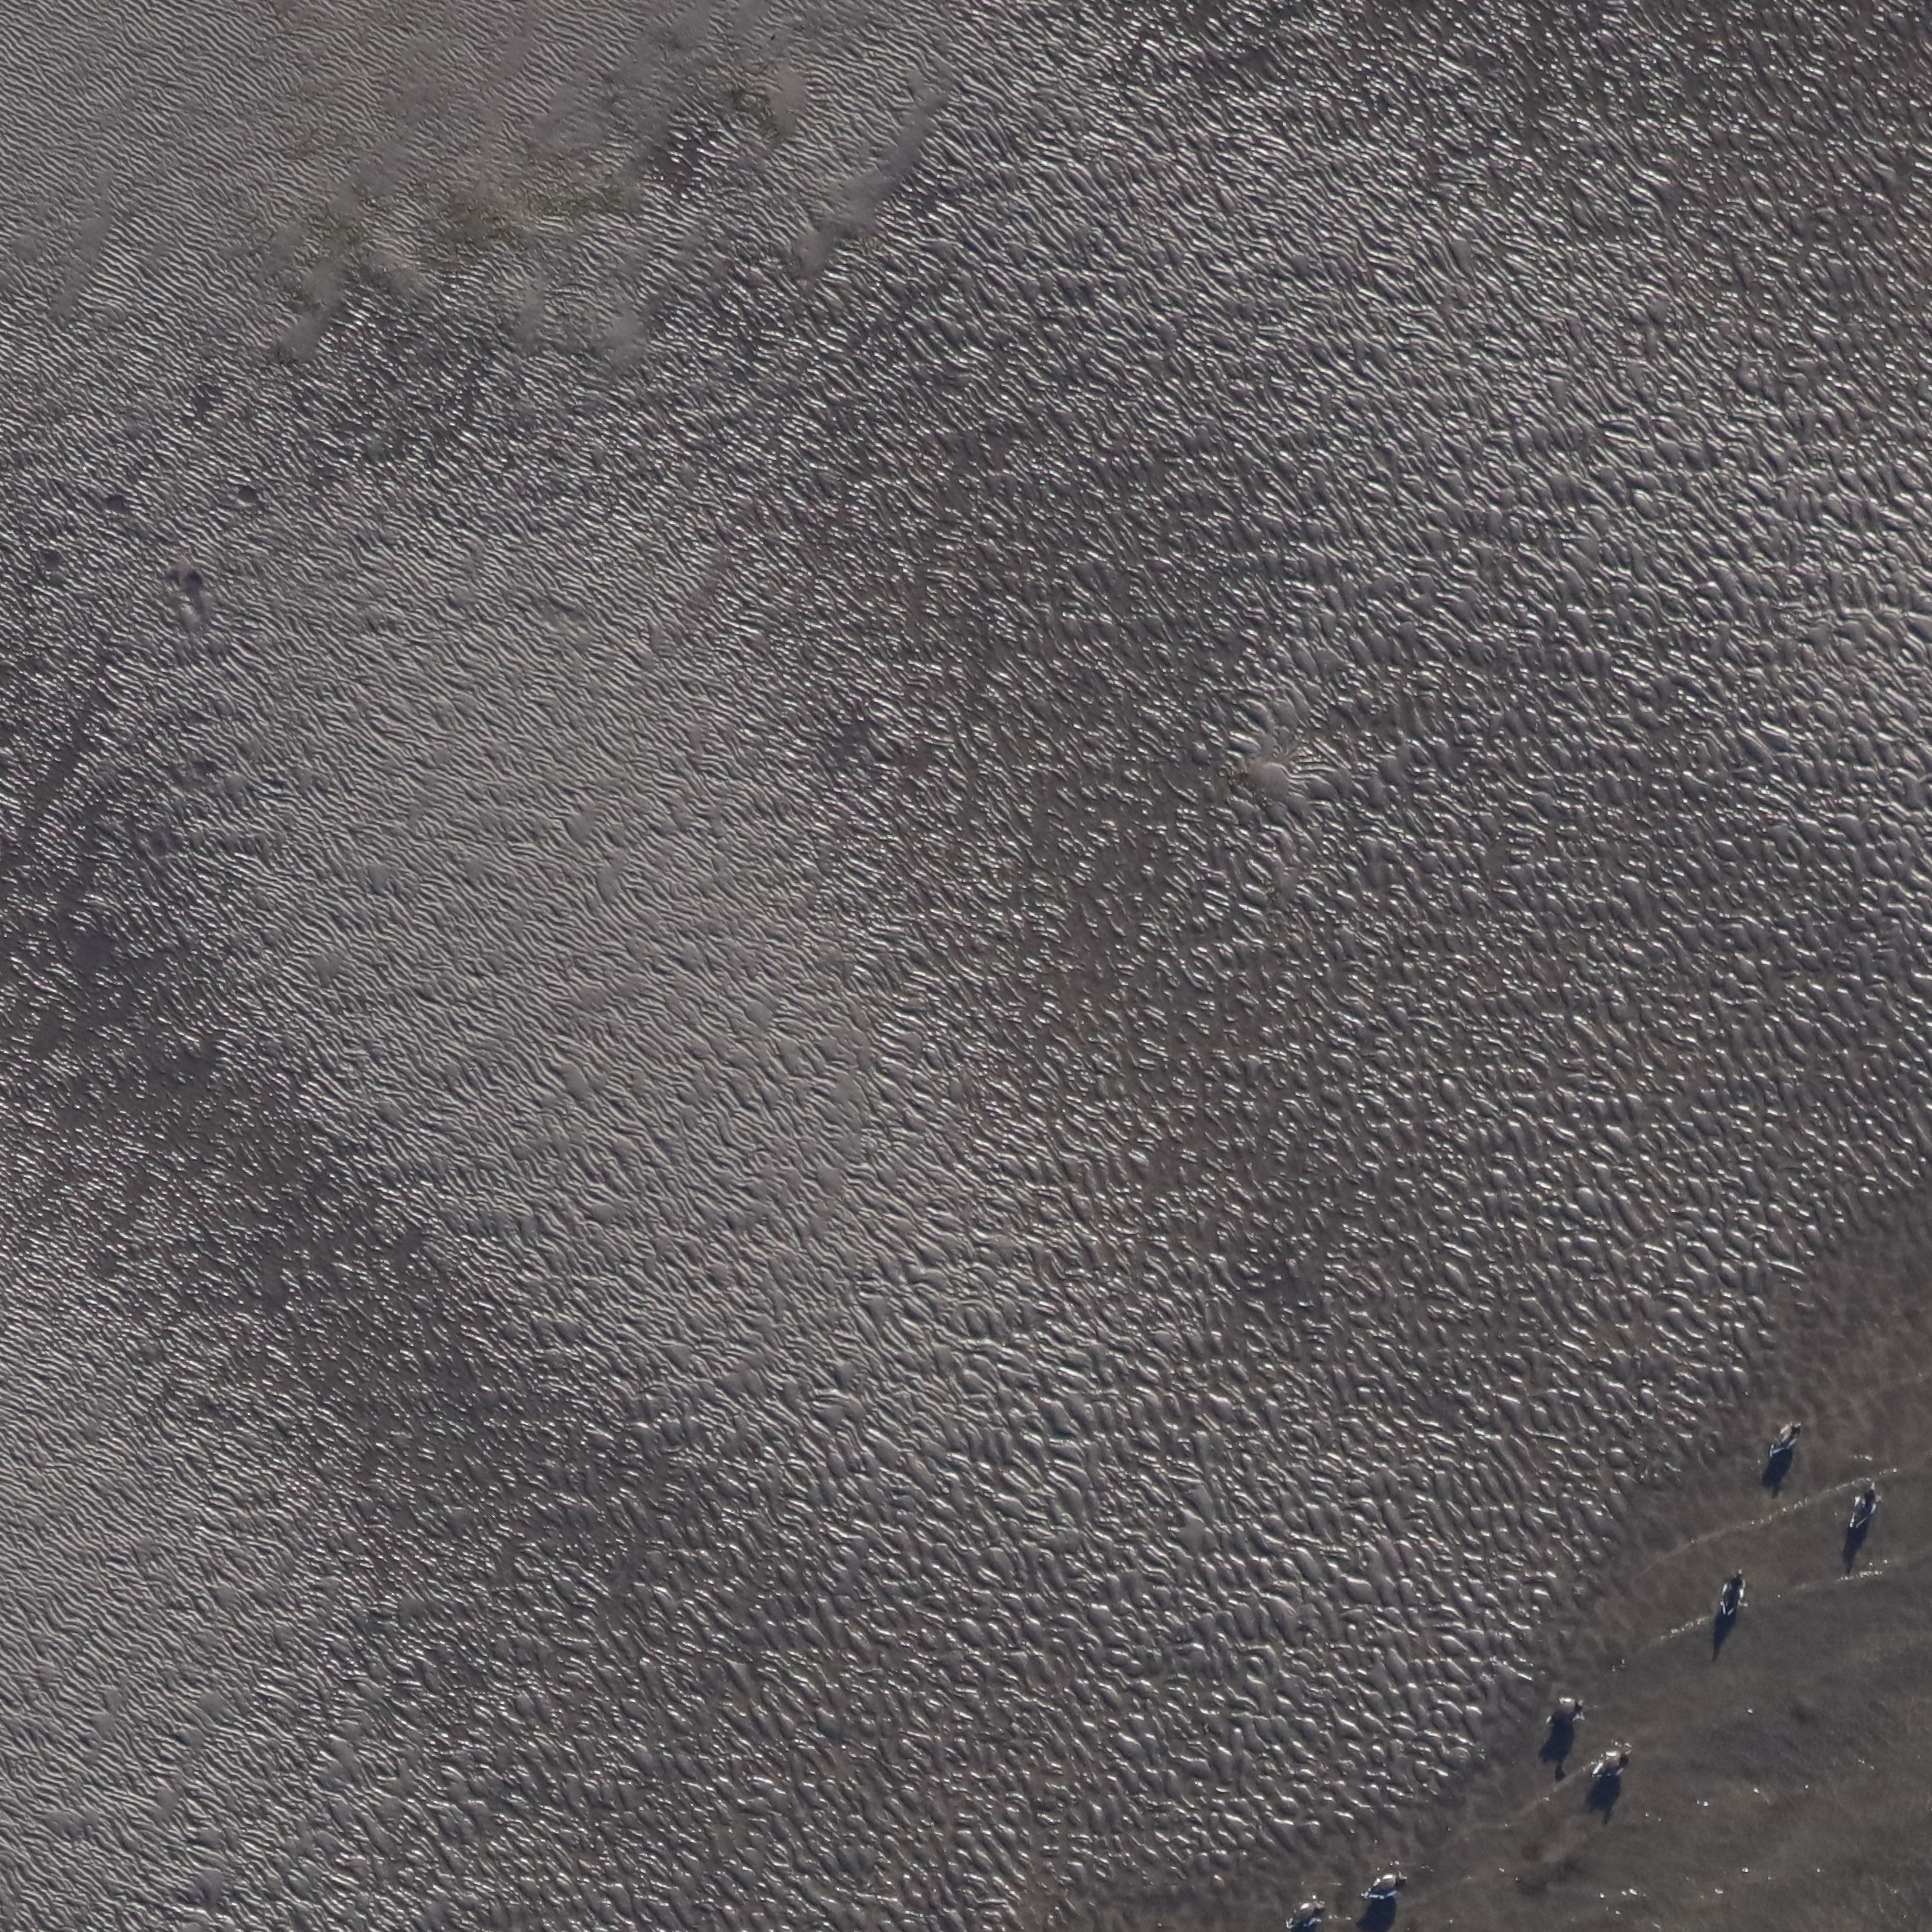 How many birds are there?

7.